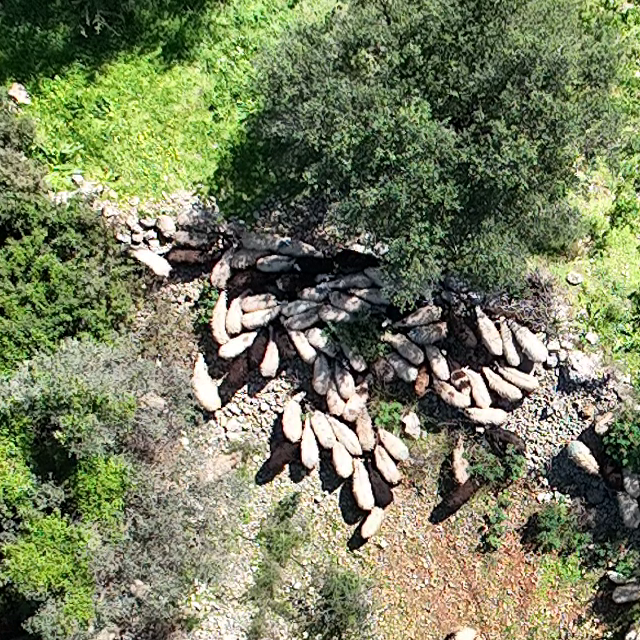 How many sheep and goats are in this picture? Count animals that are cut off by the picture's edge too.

76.